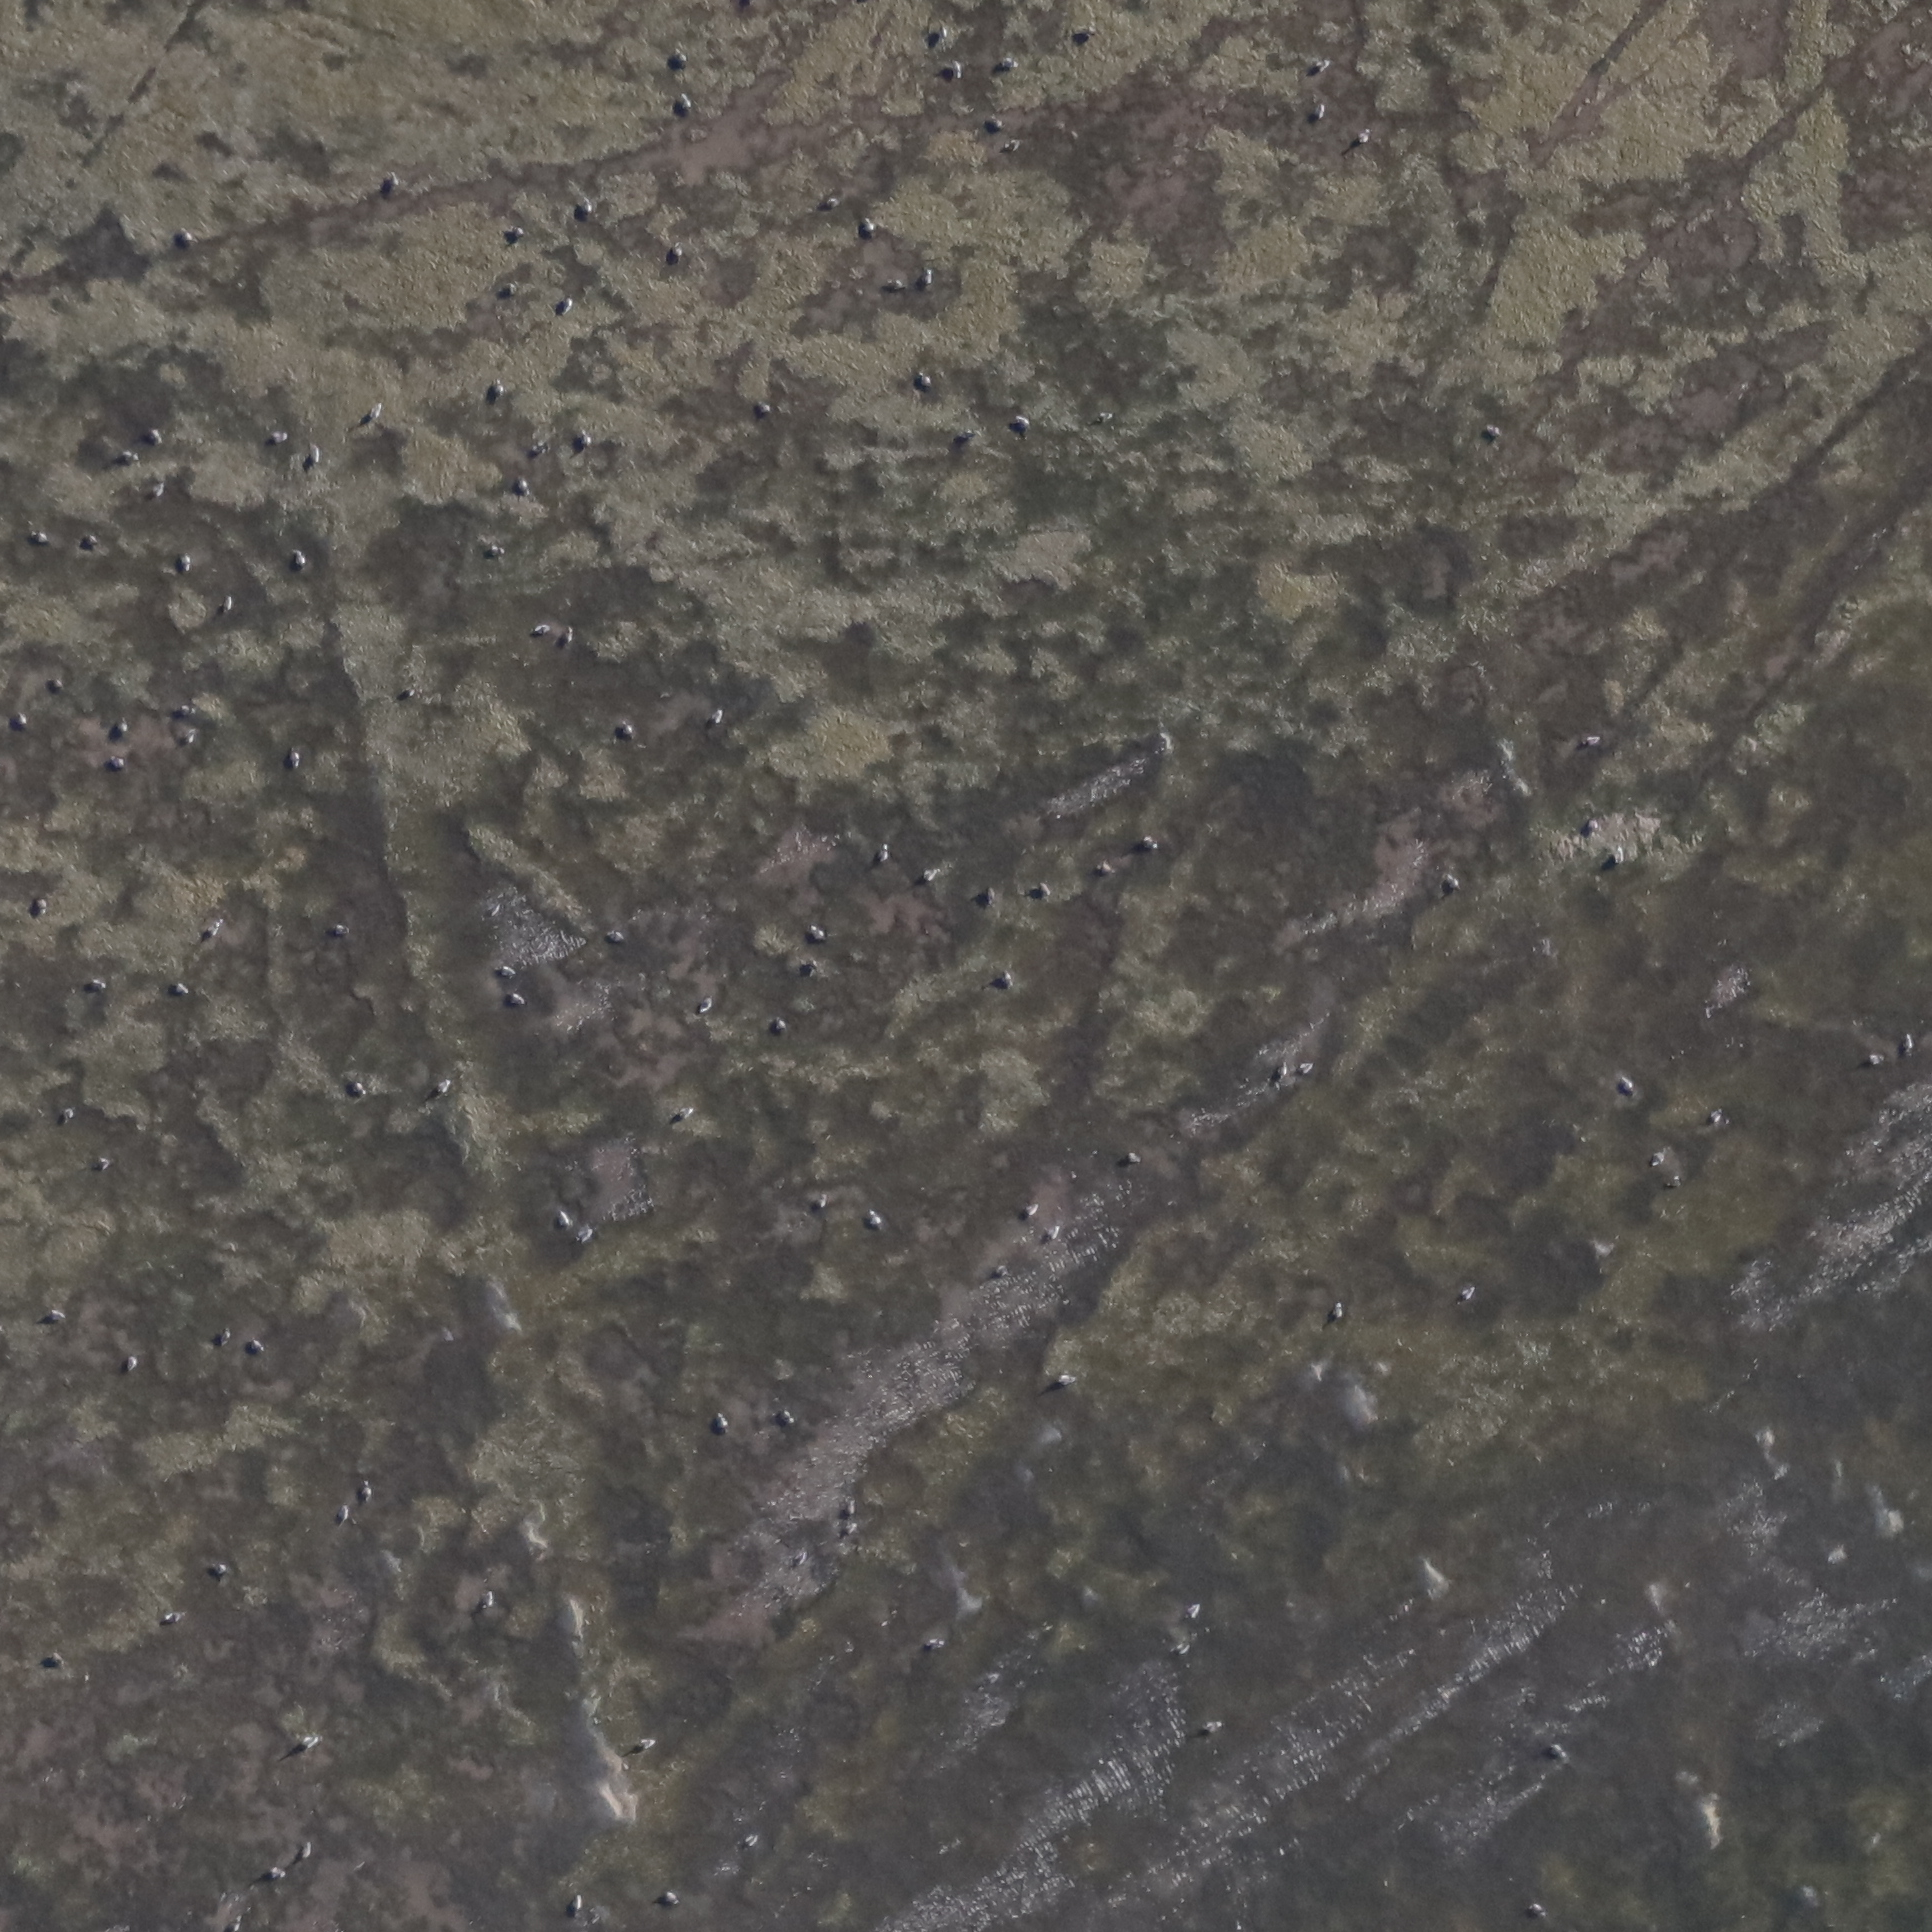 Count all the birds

134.